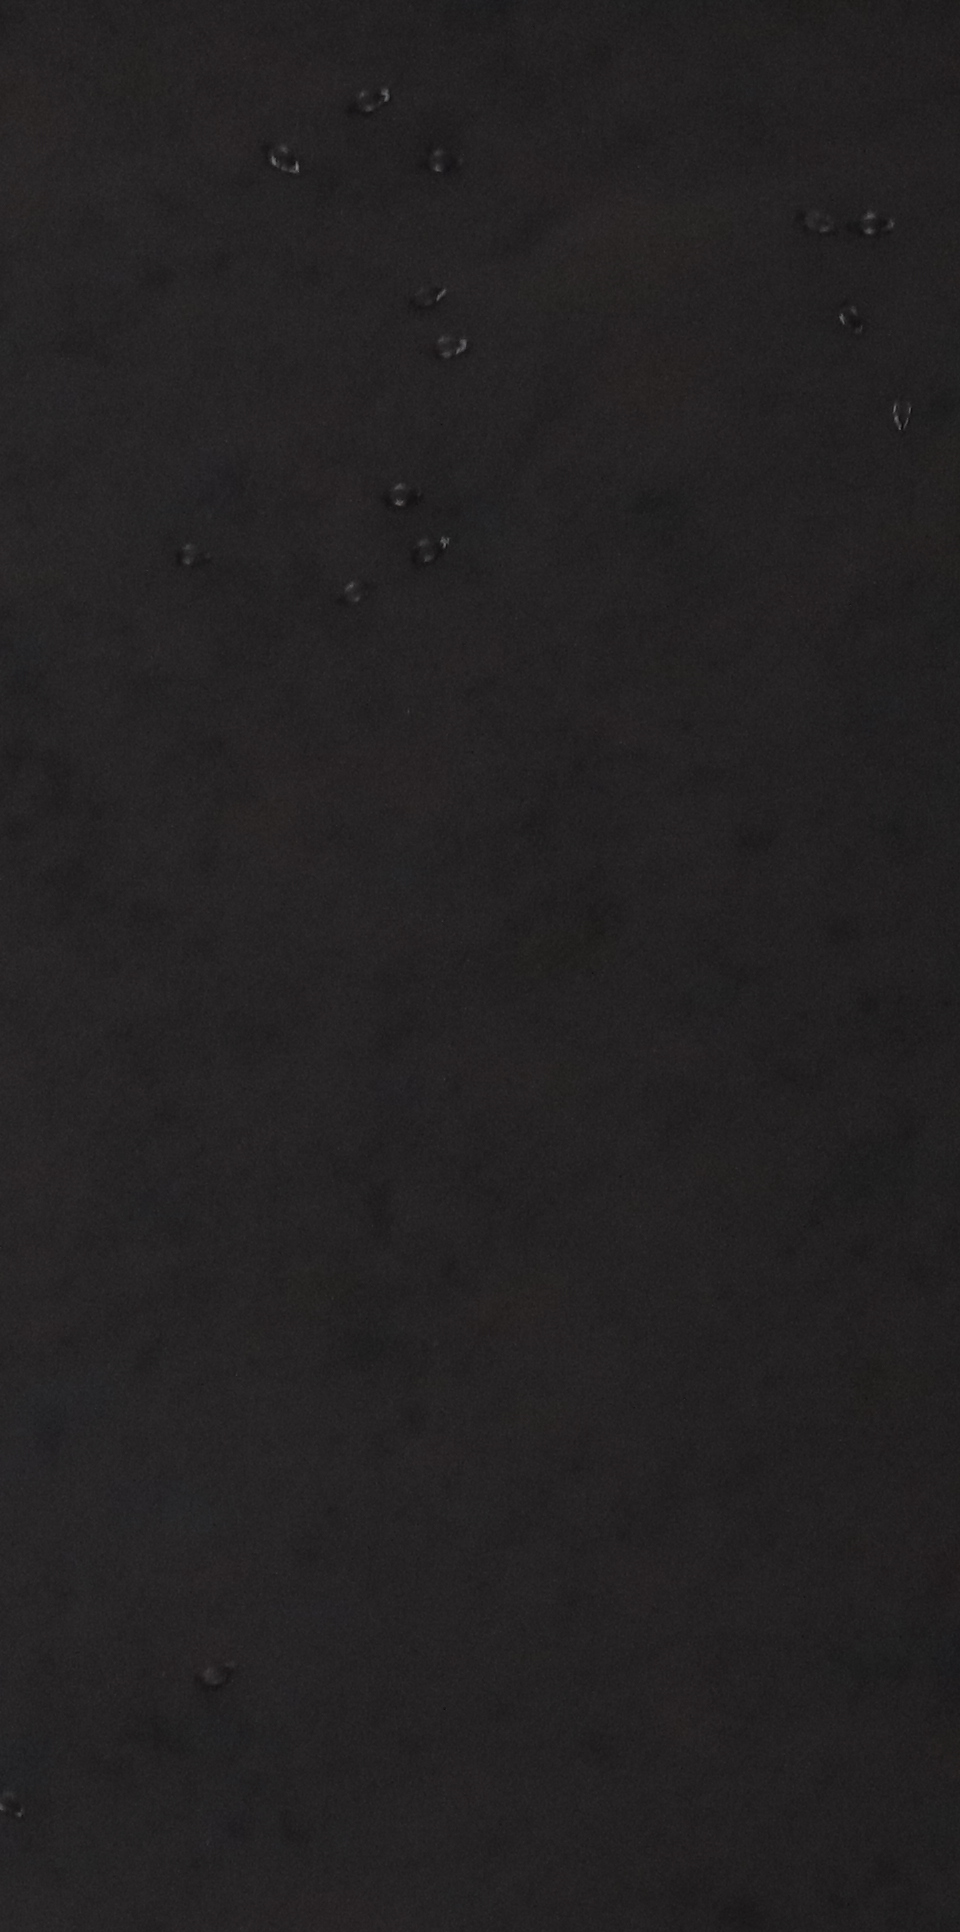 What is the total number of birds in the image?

15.